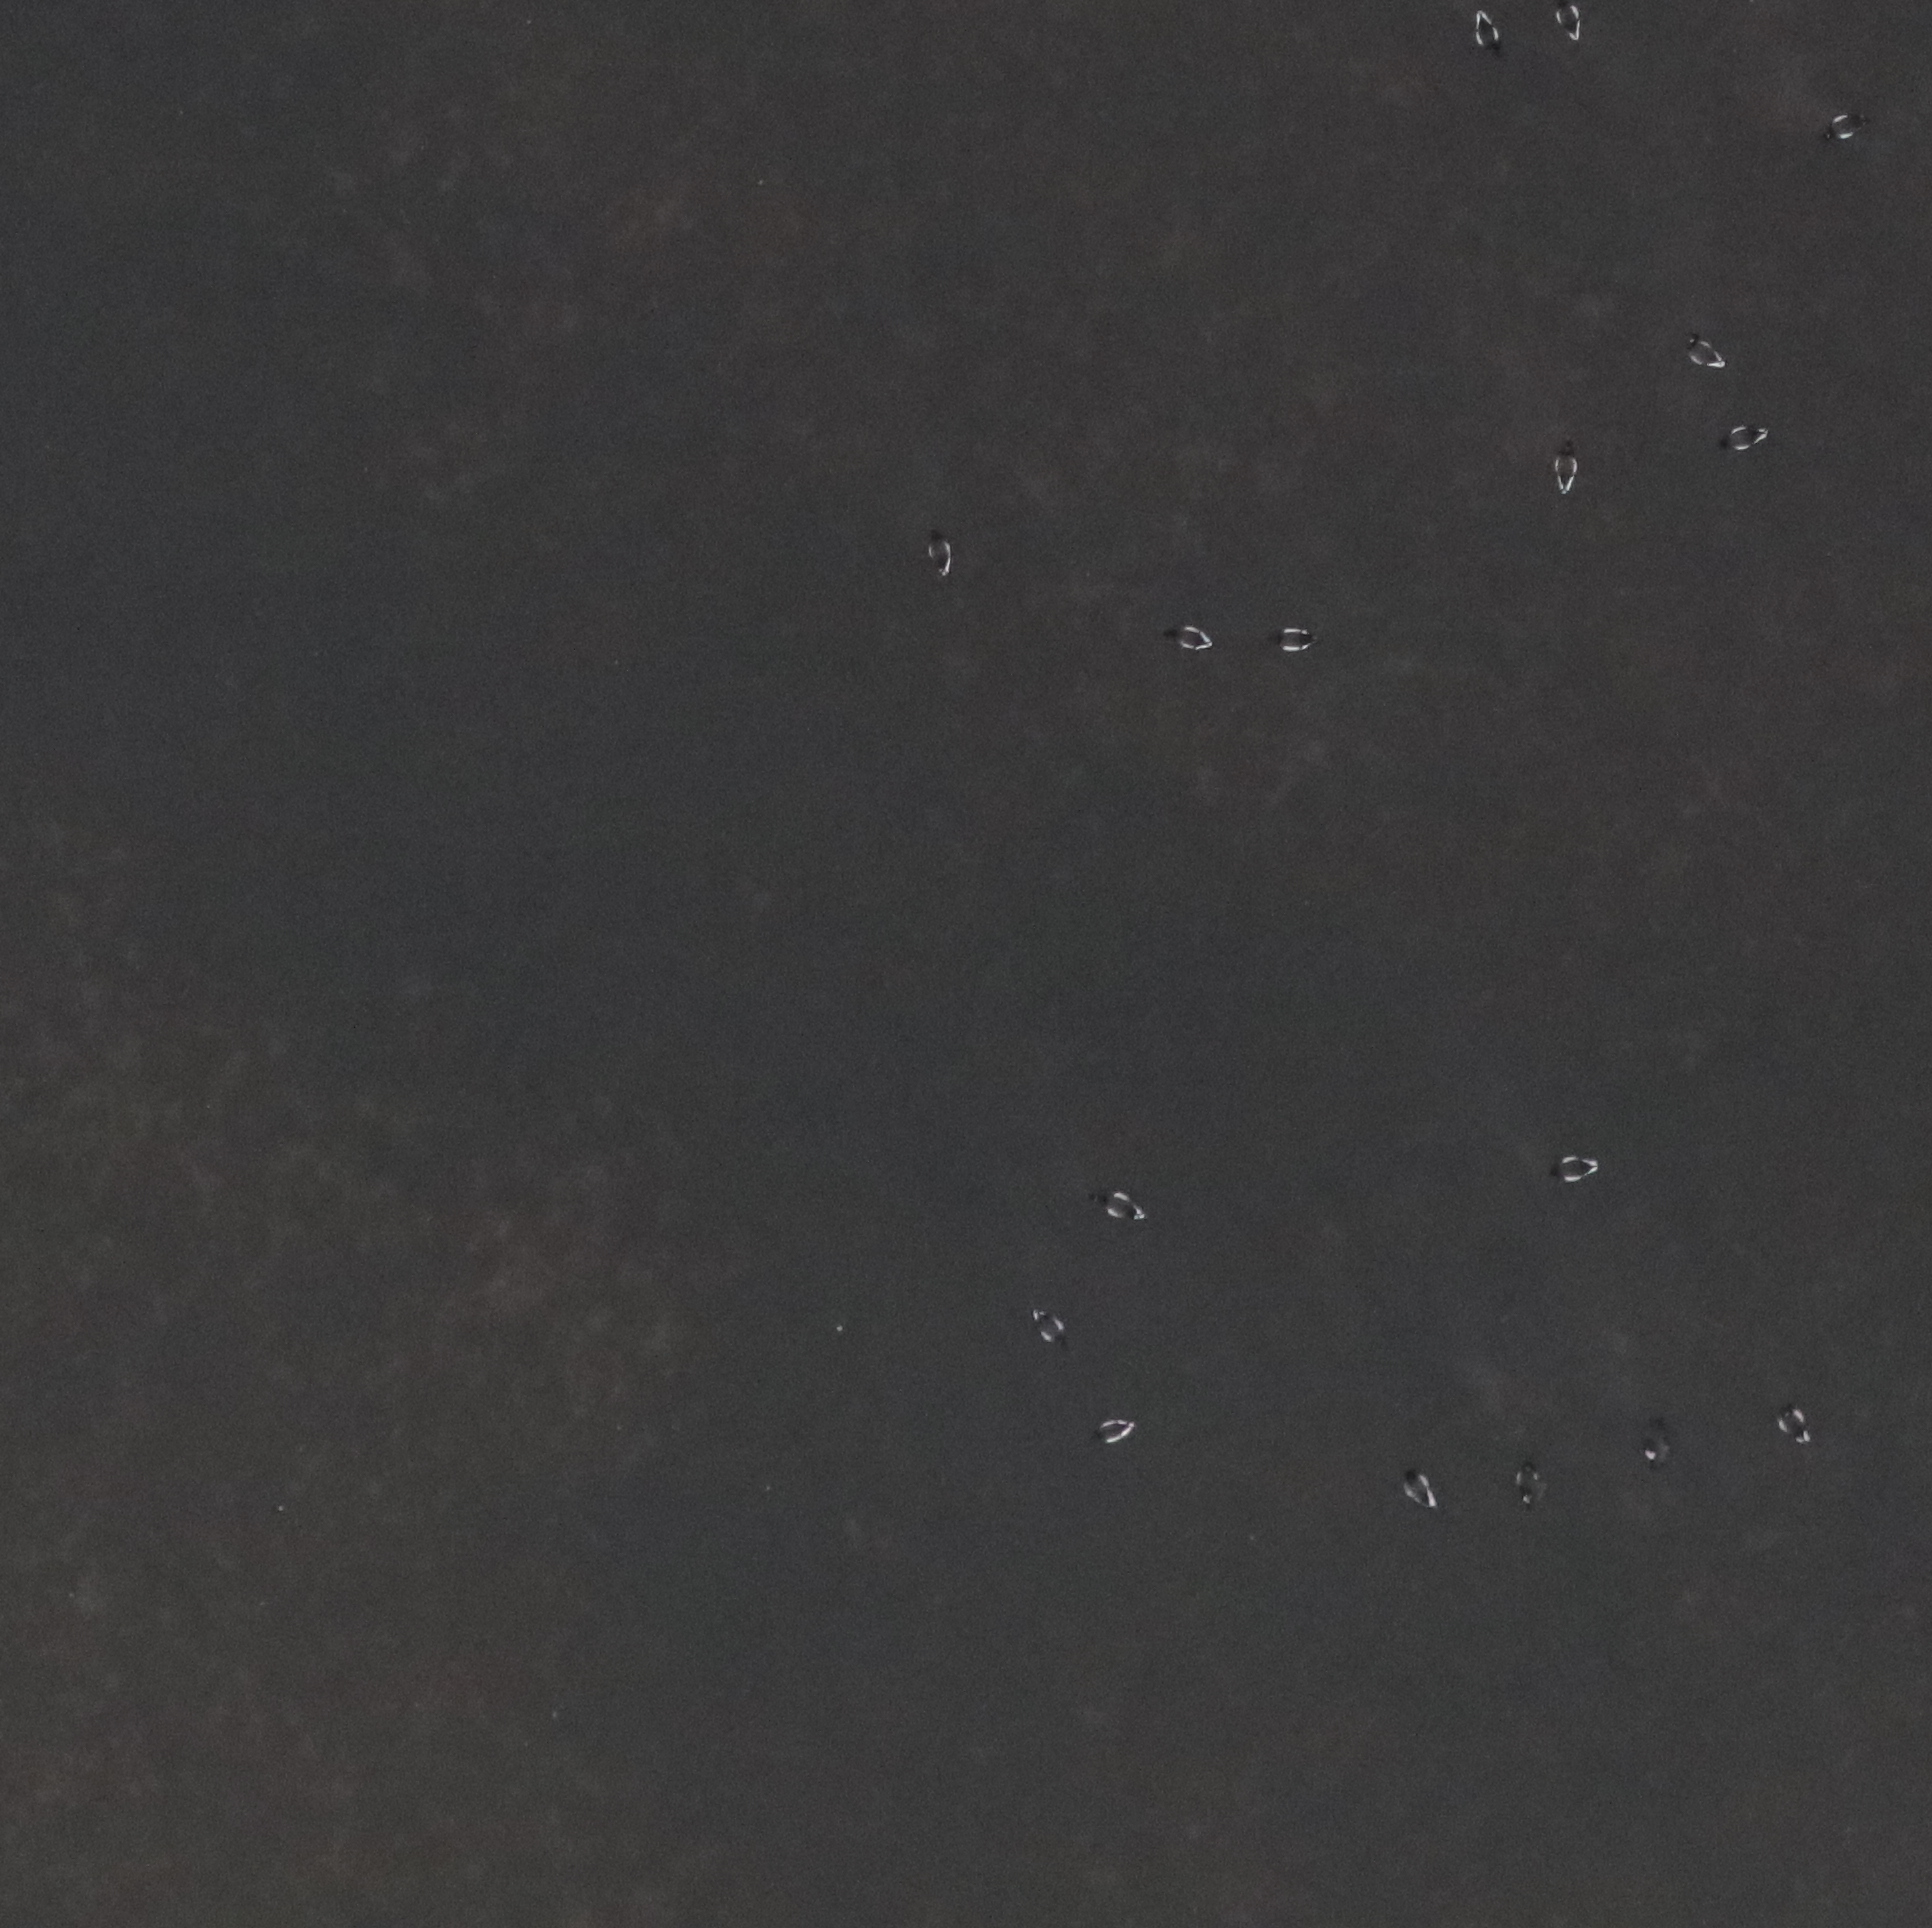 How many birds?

17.